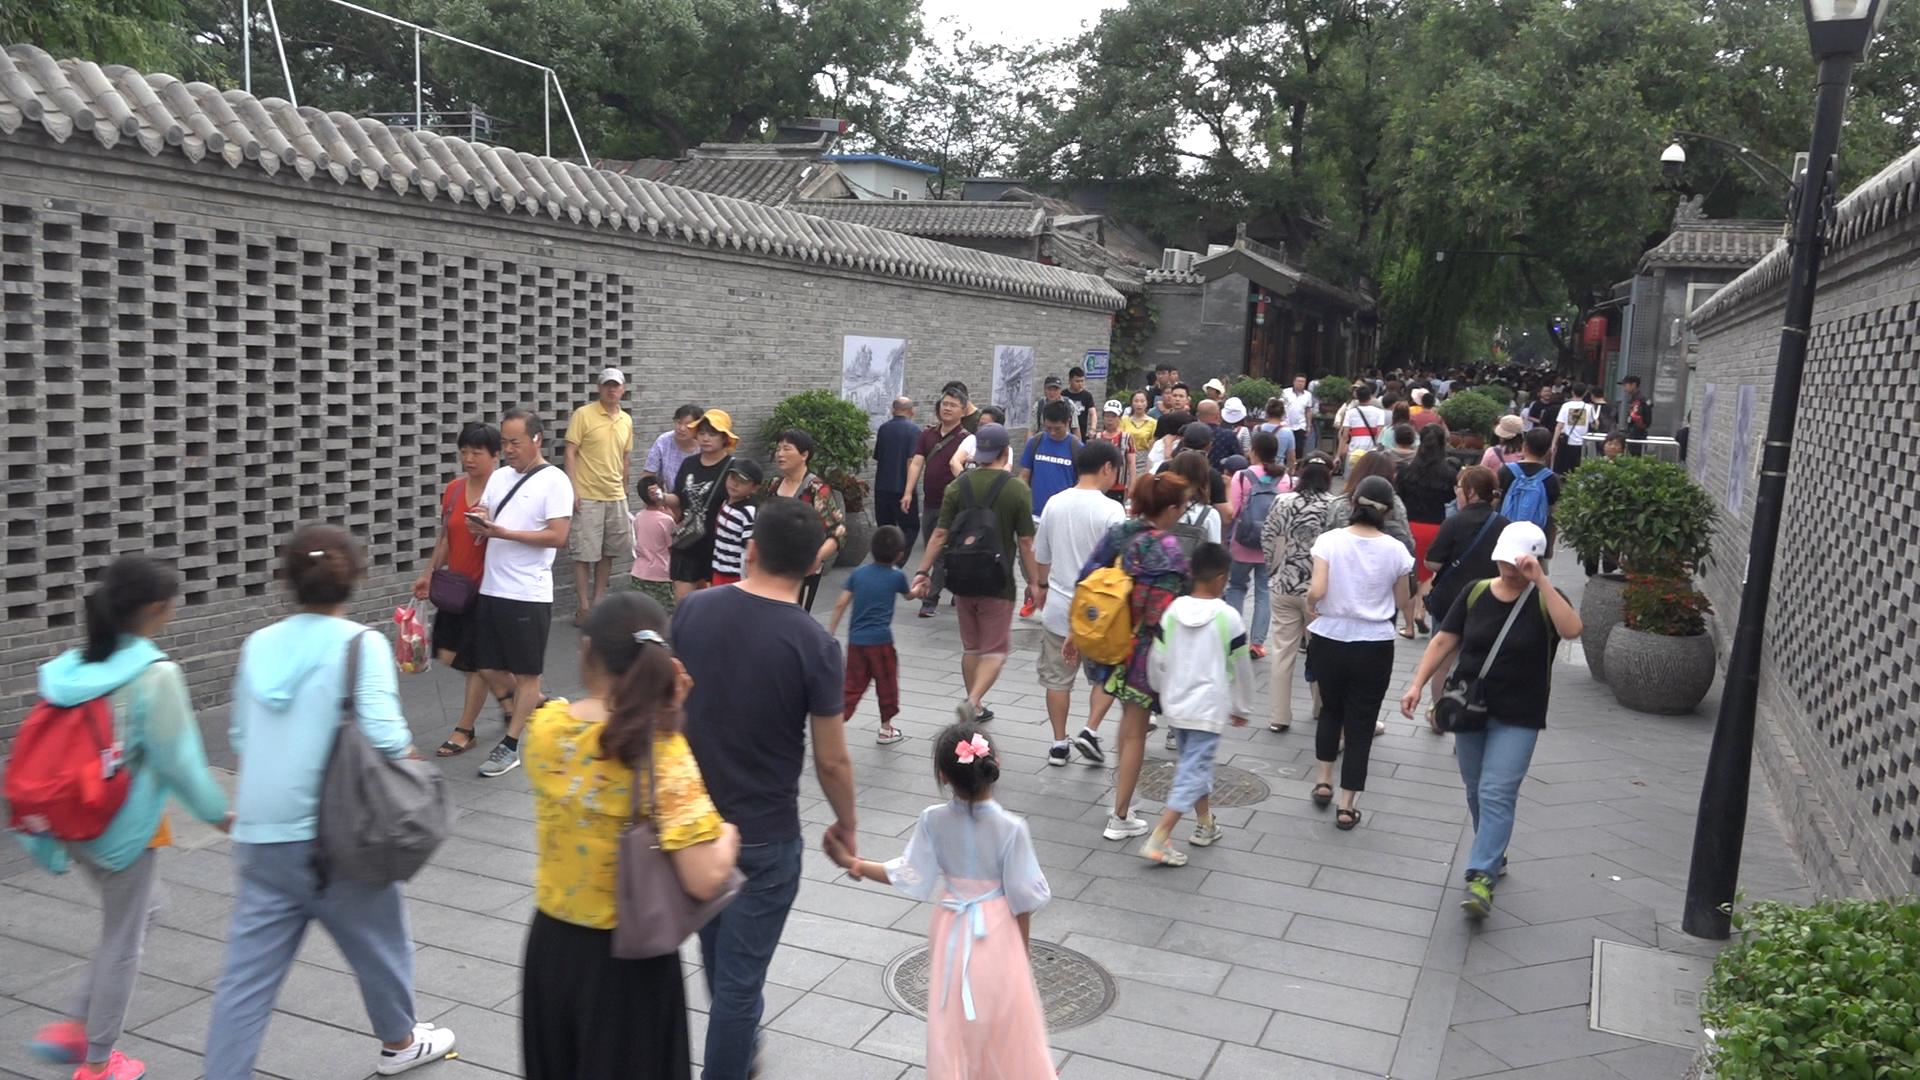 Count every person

118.